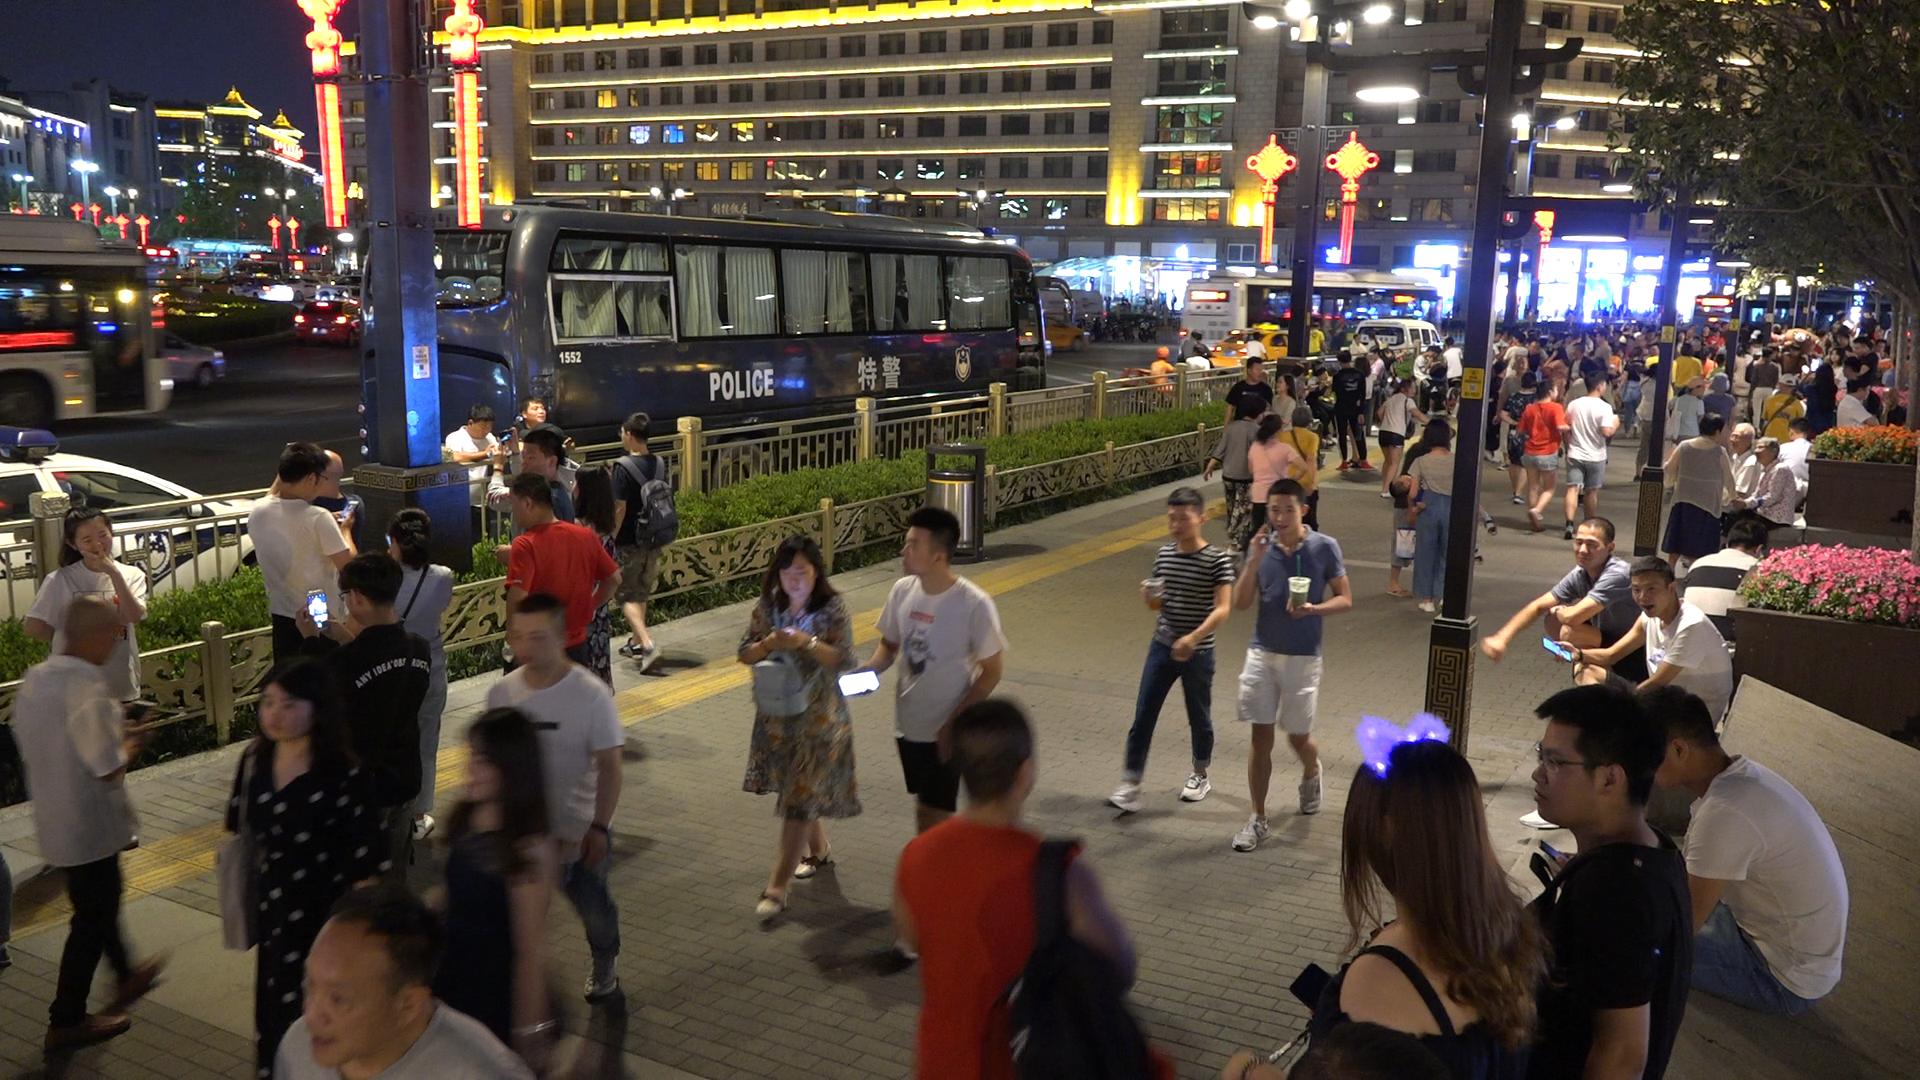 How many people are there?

91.